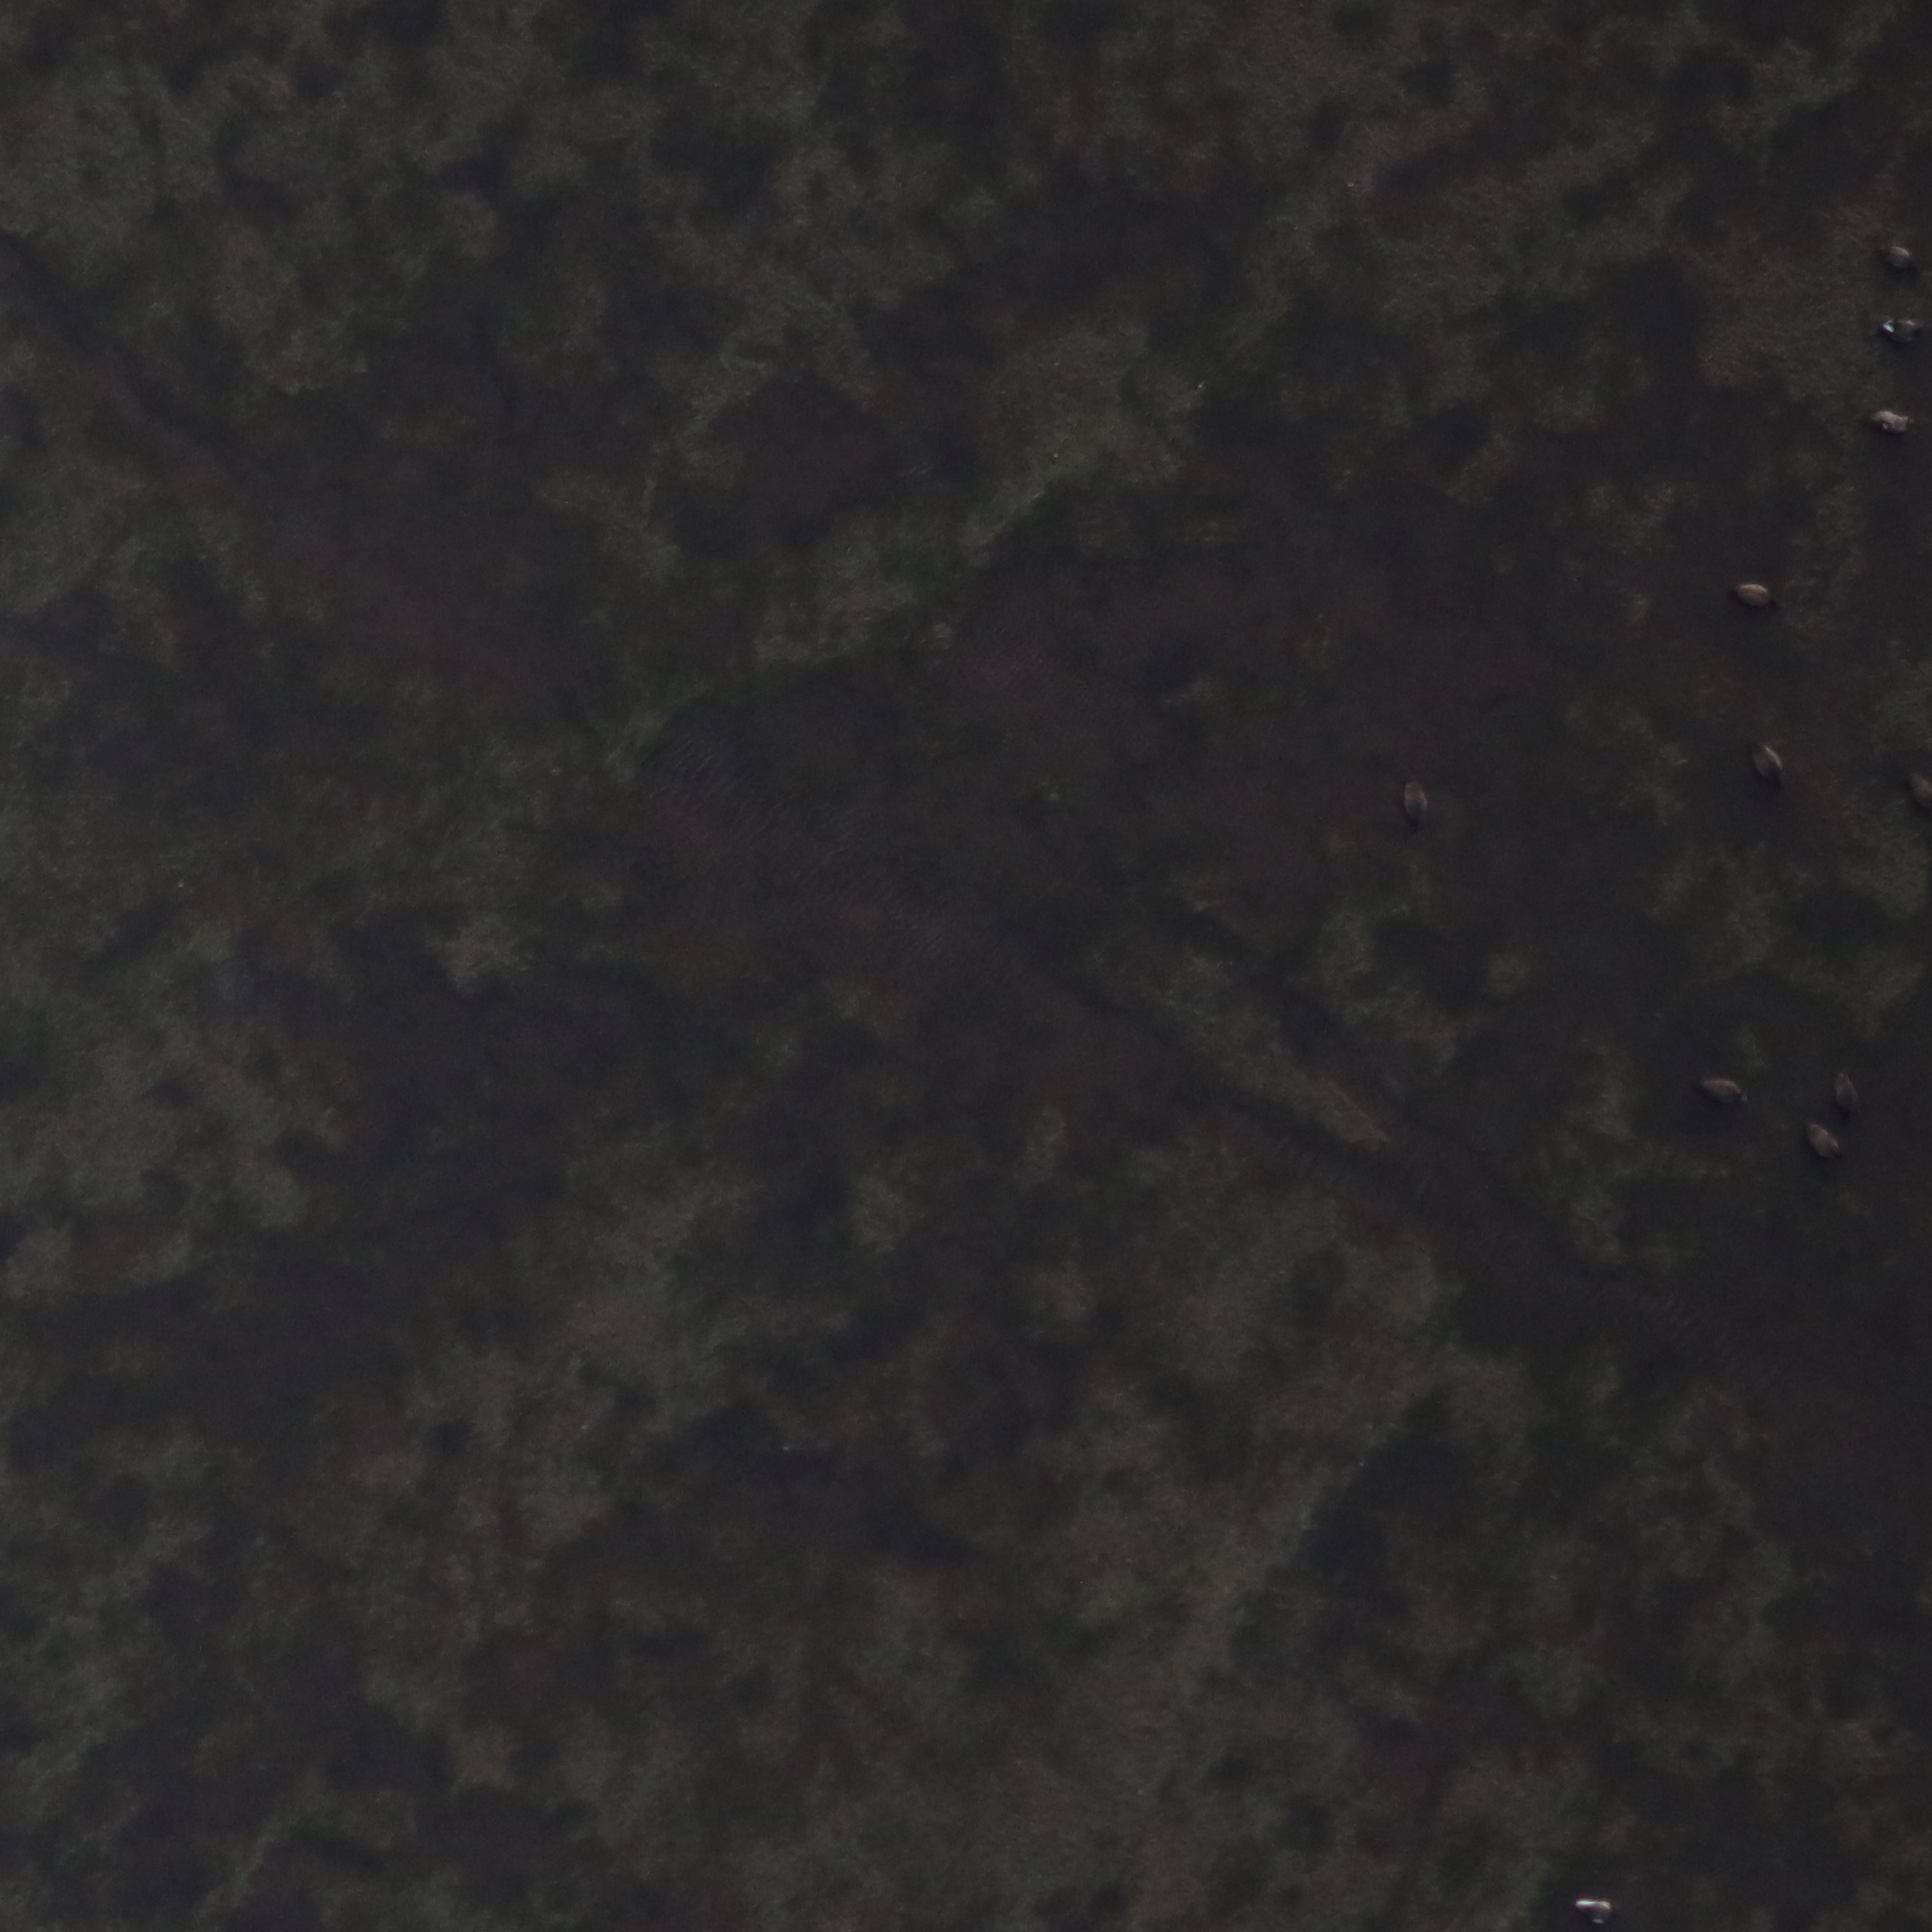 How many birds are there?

11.